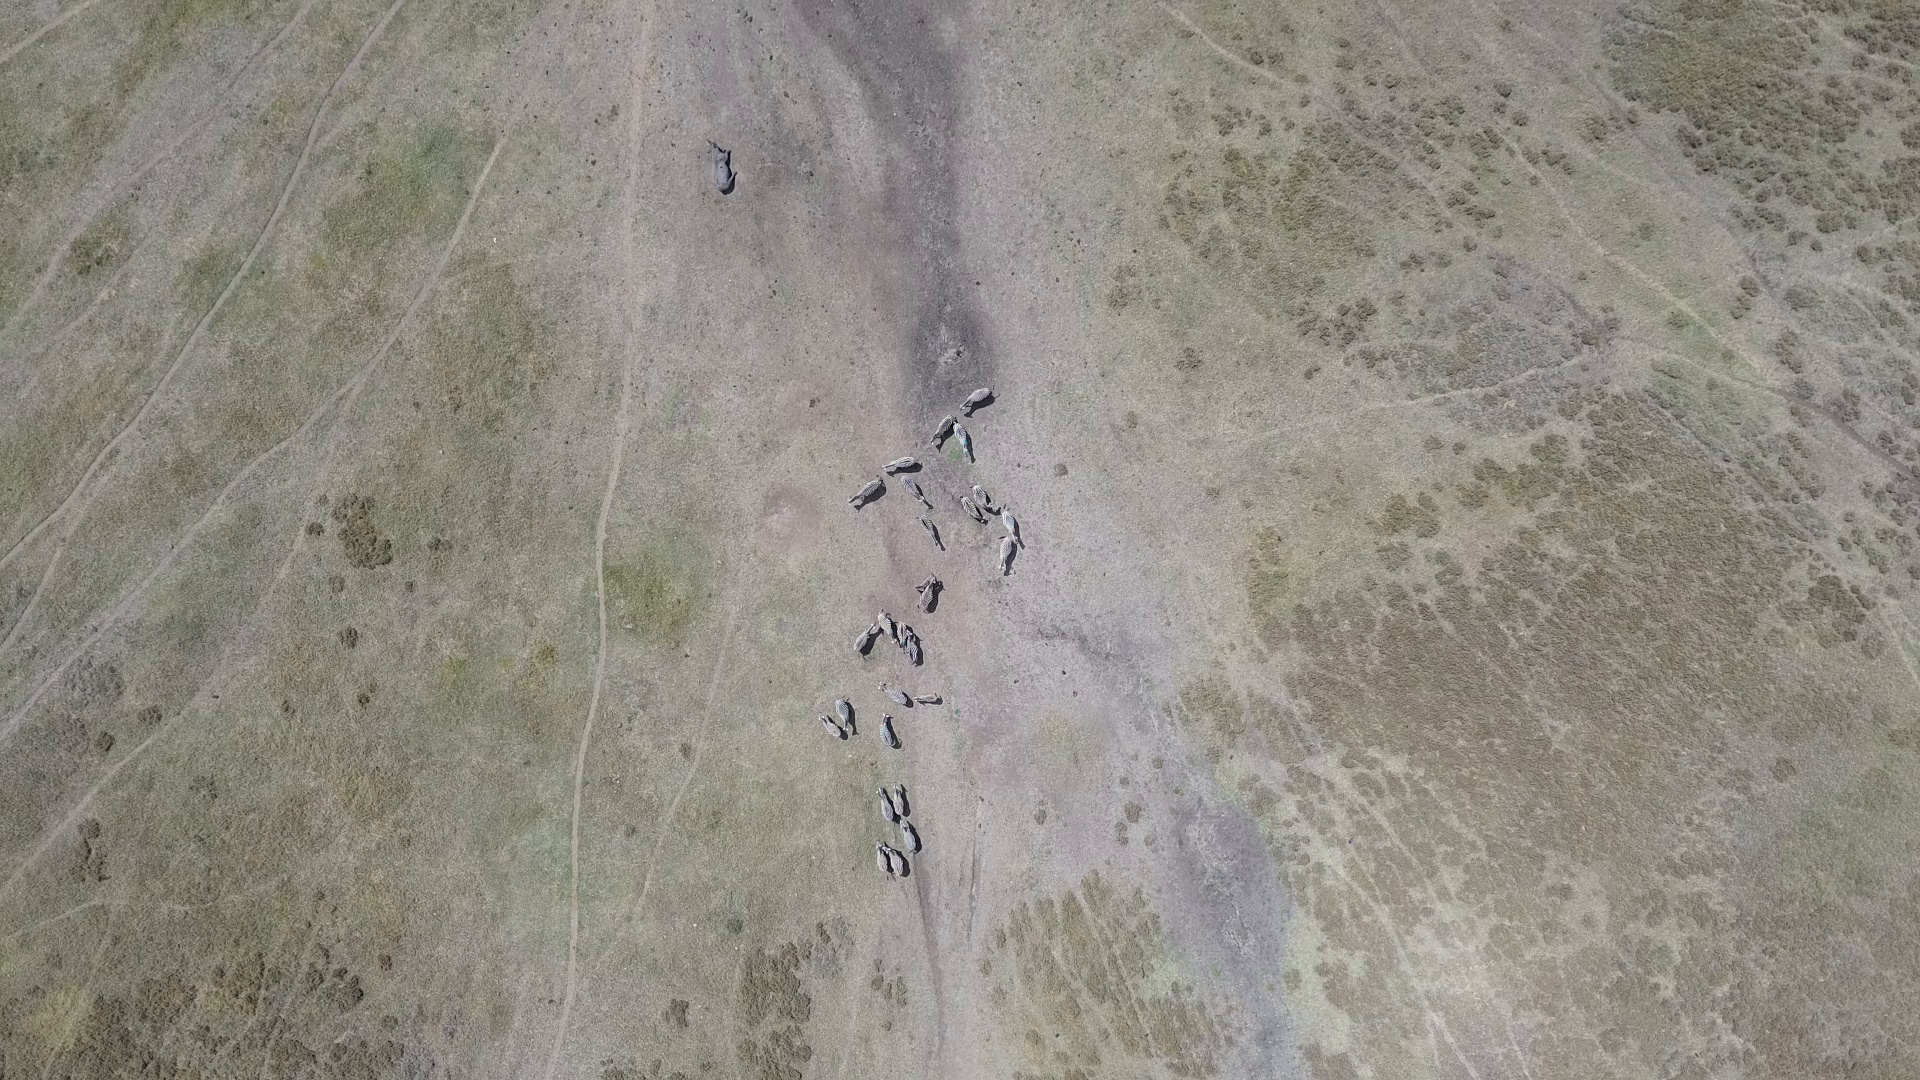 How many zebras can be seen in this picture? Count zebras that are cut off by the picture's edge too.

27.